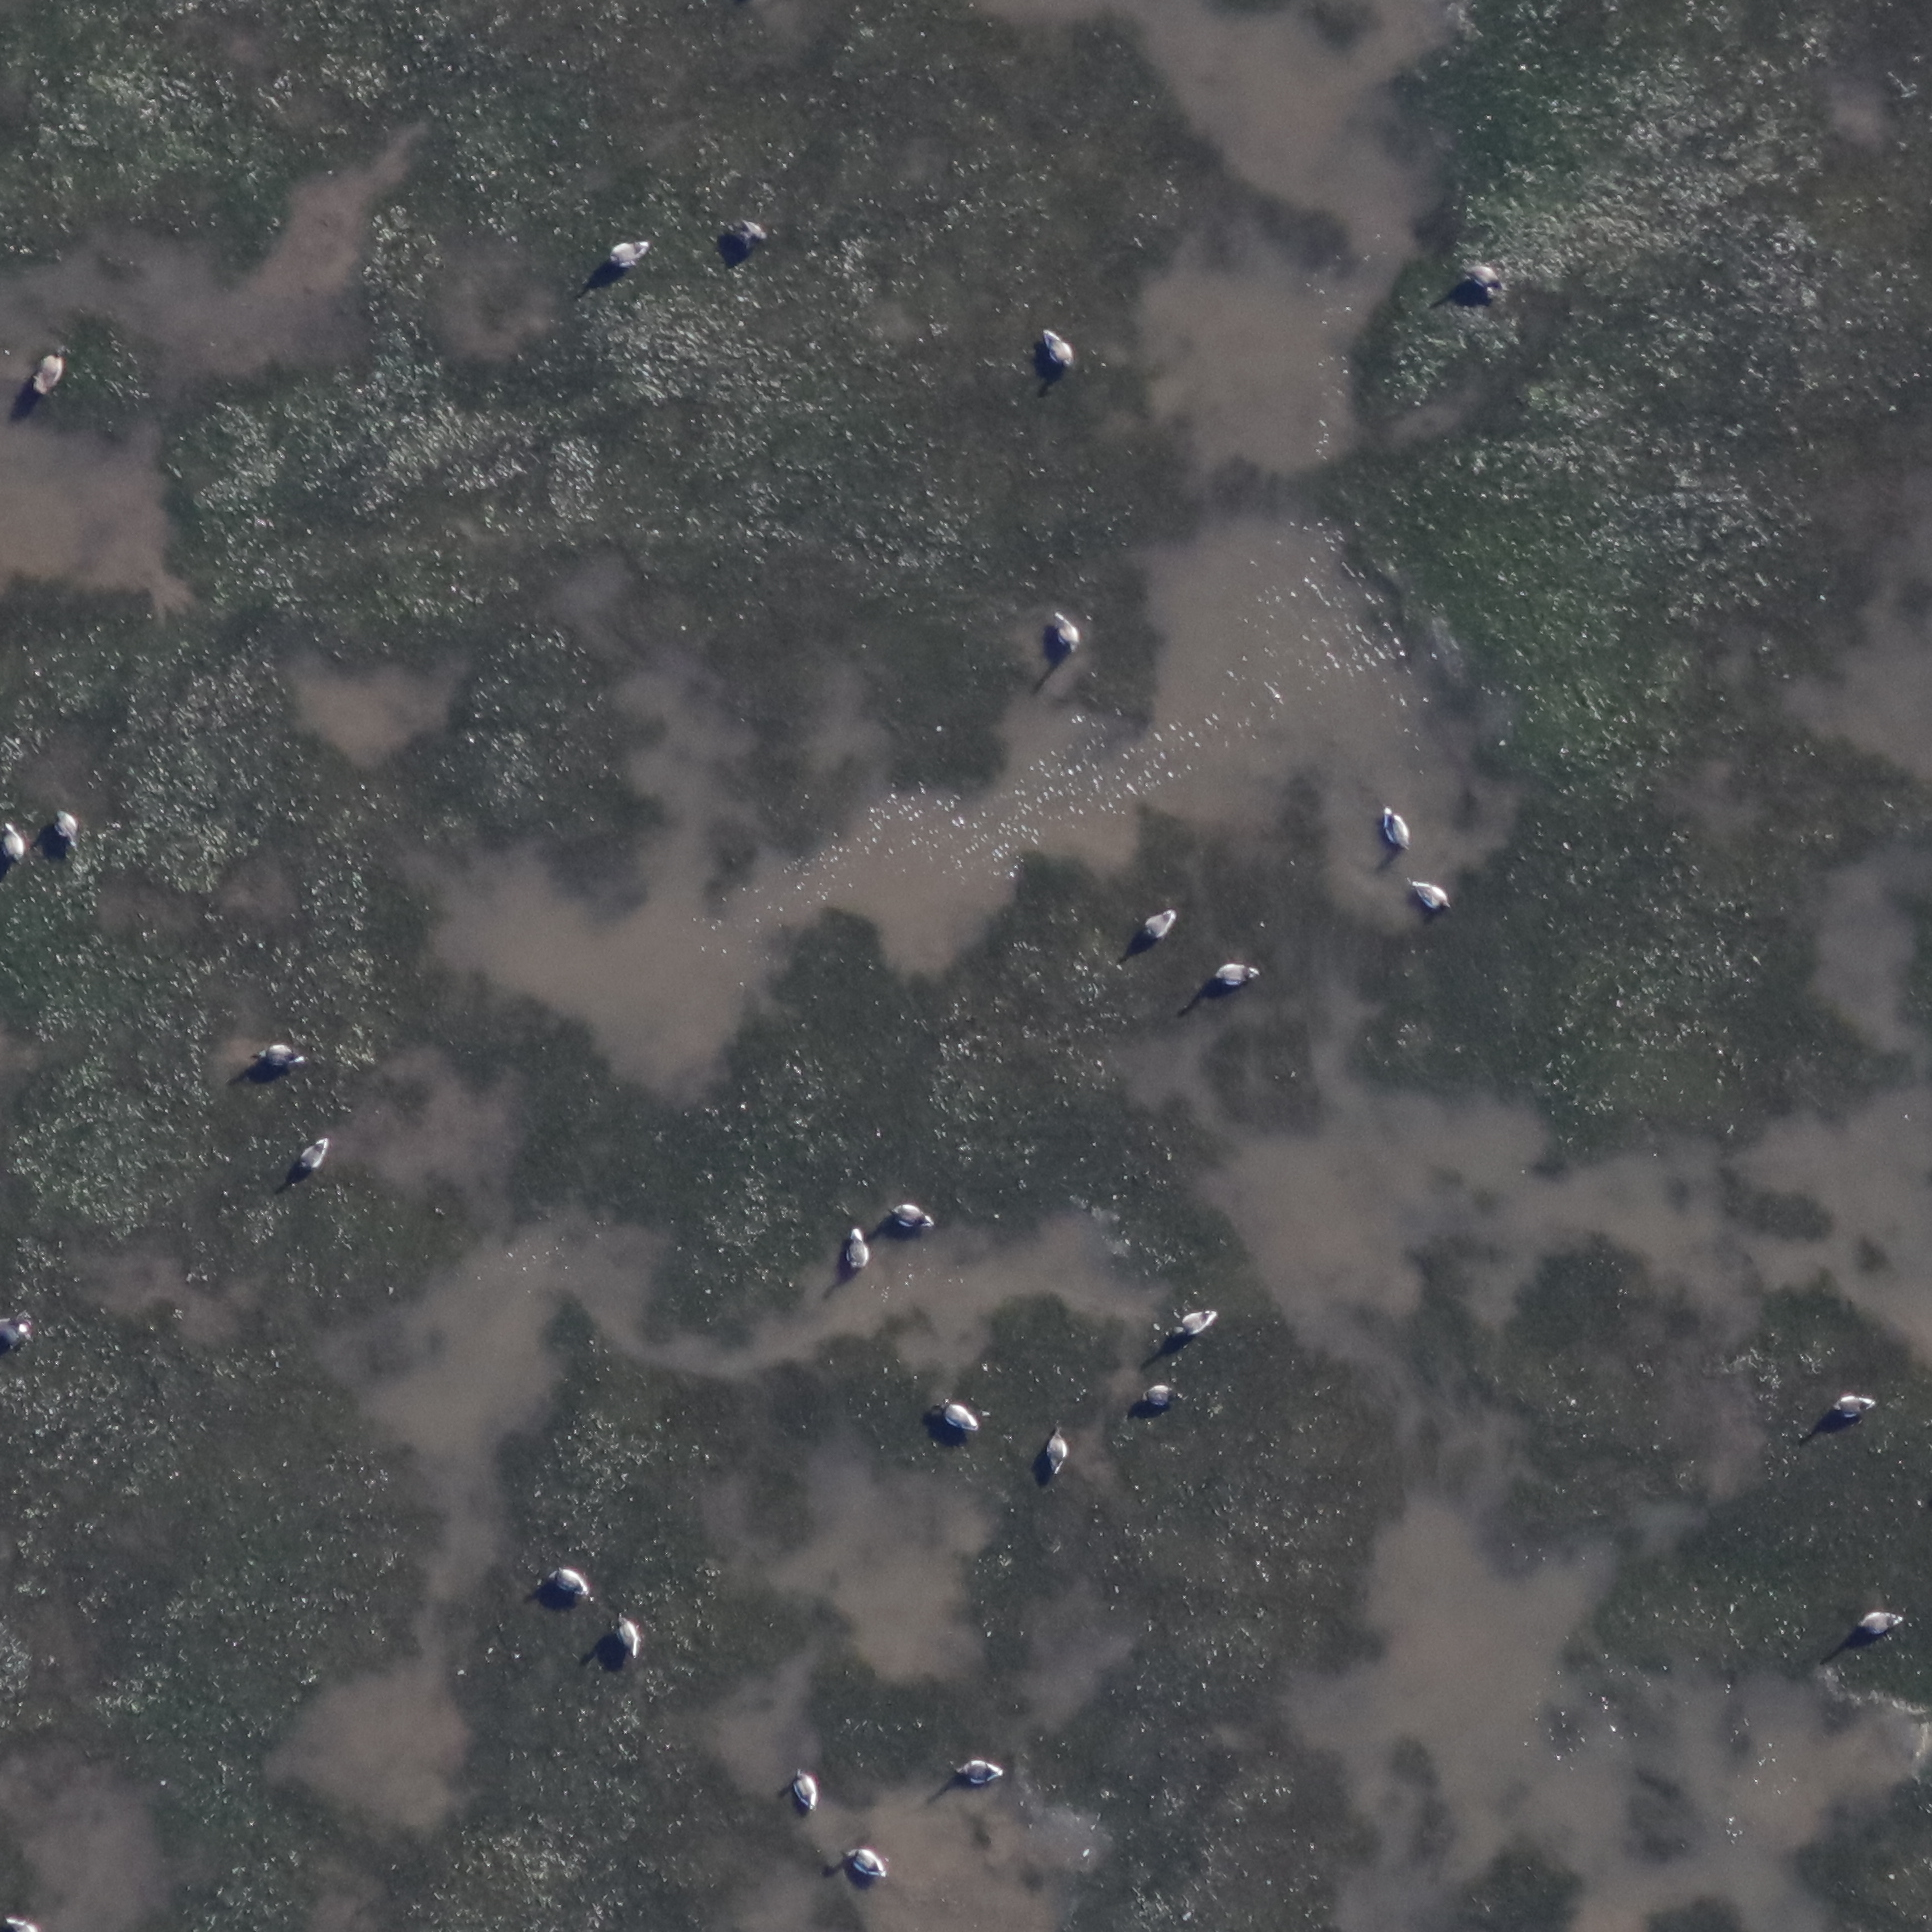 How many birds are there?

29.